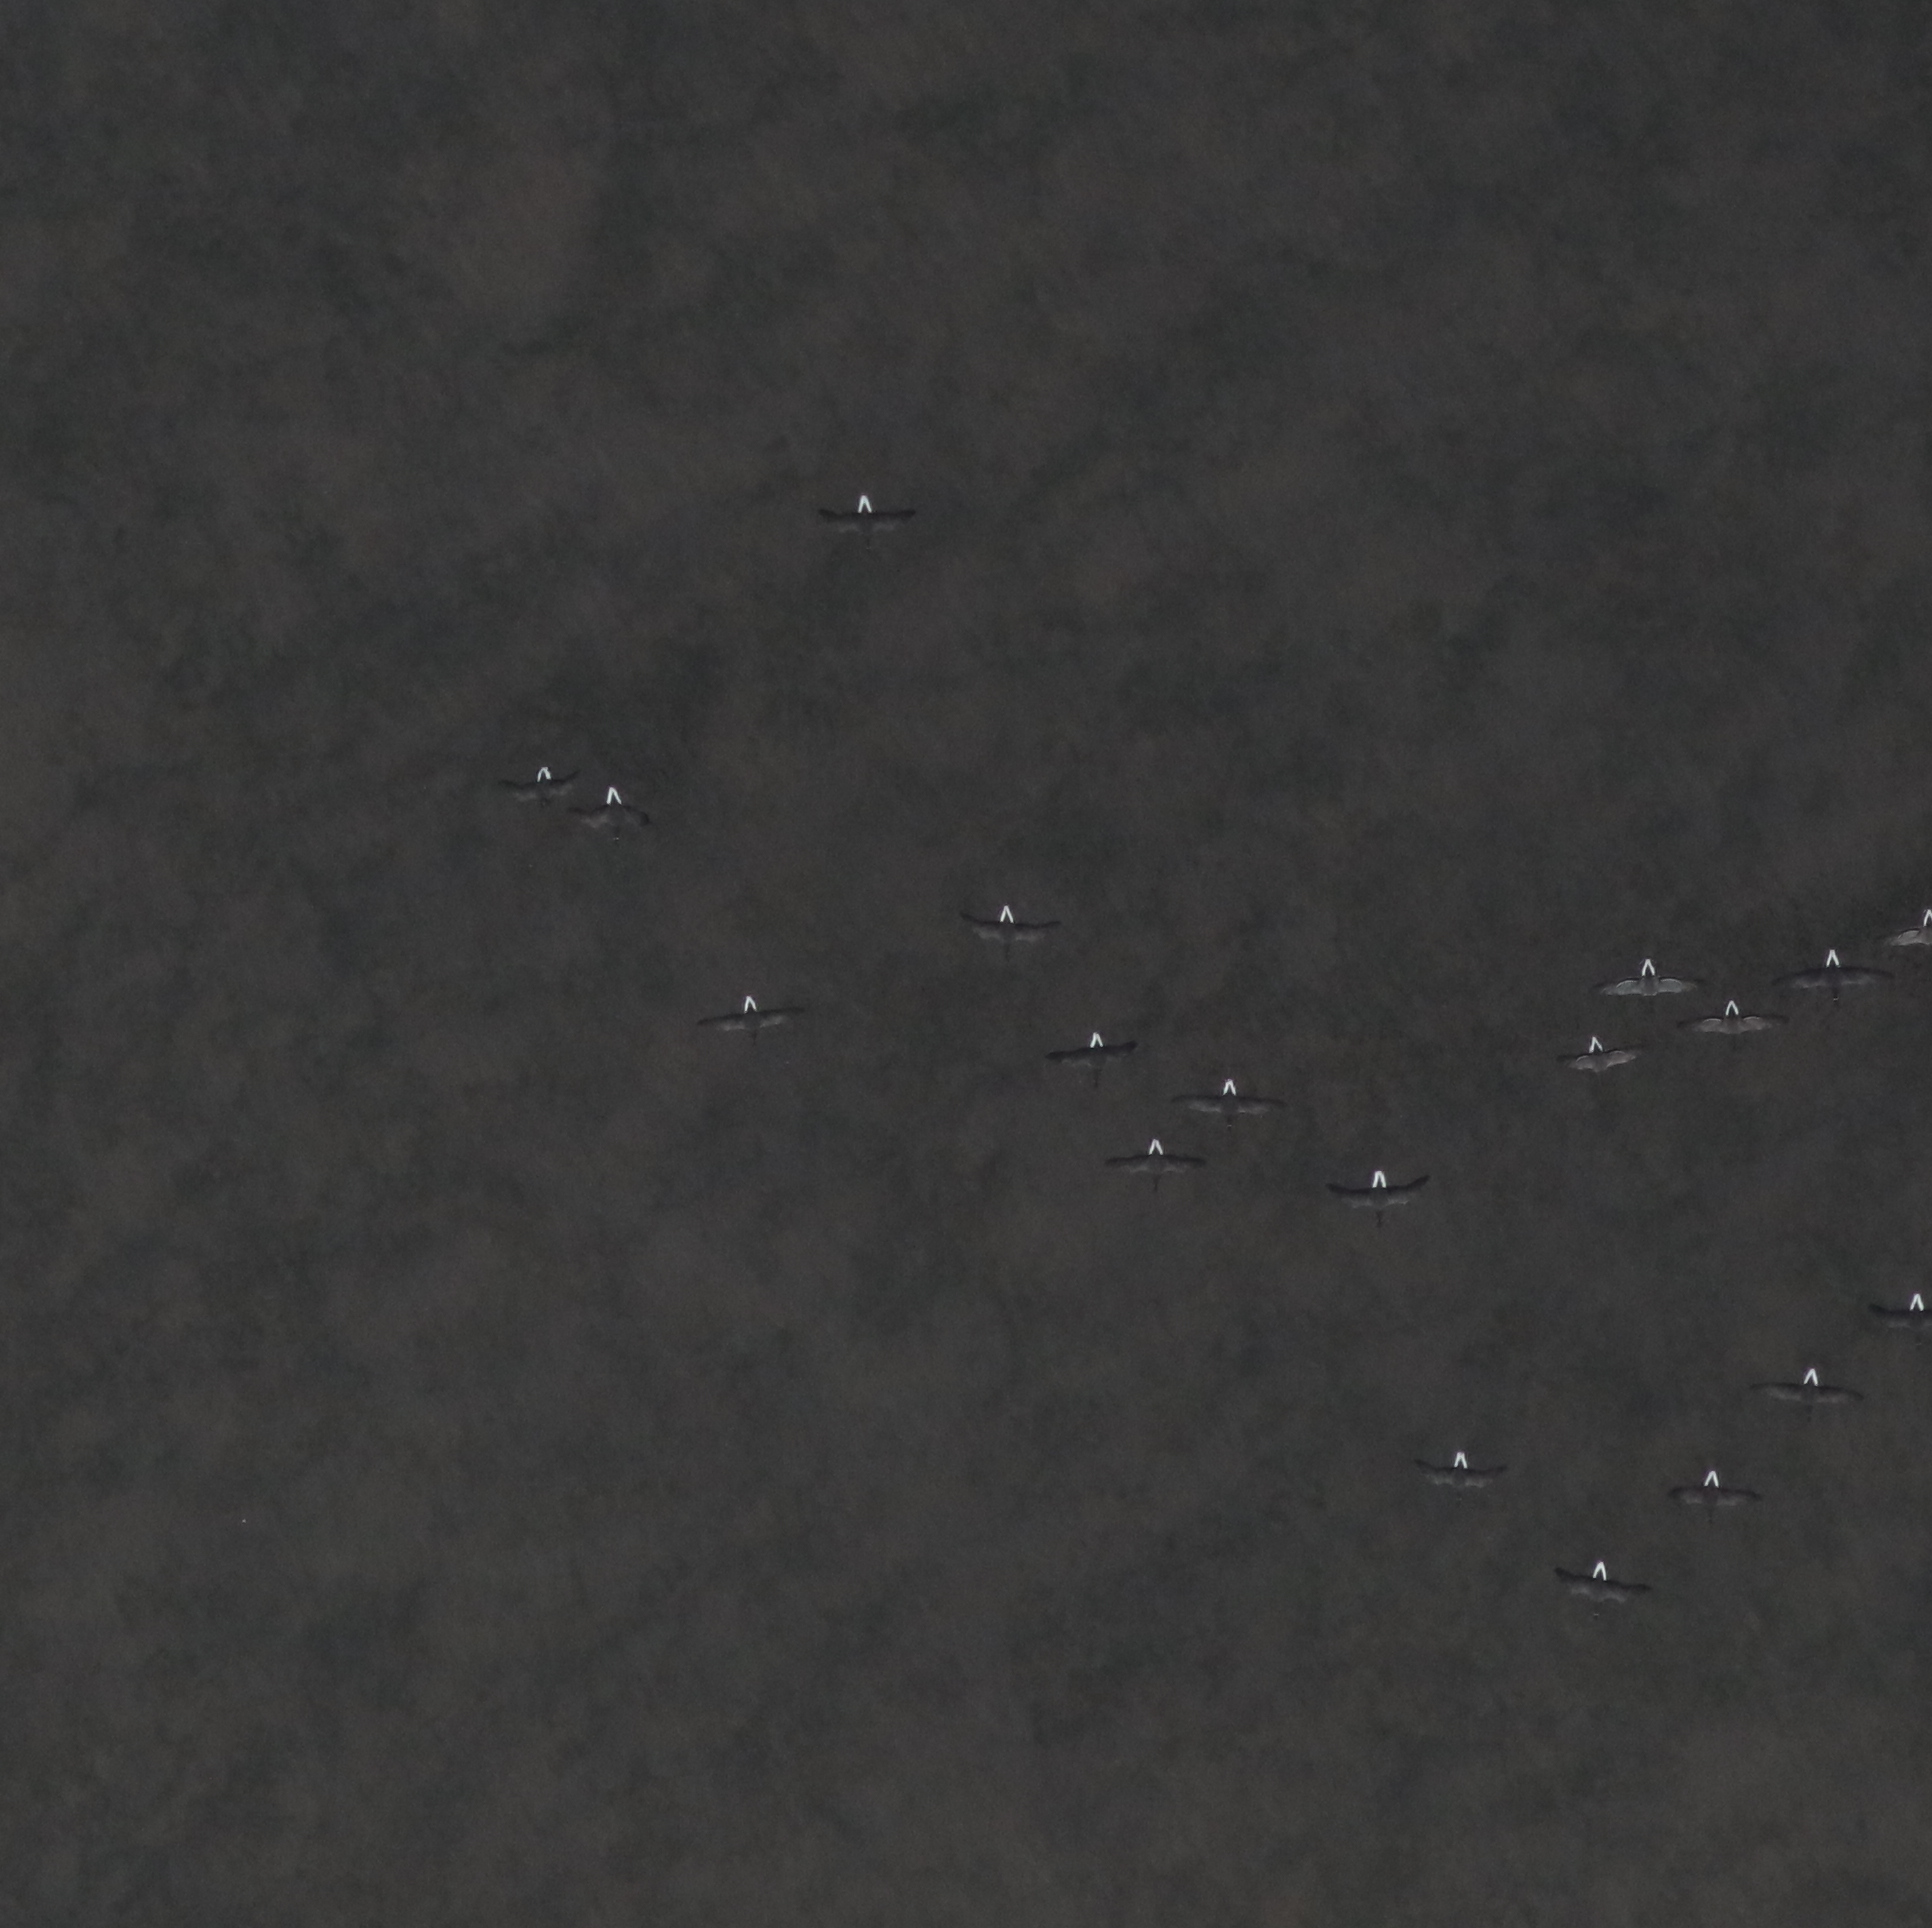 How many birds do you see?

19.